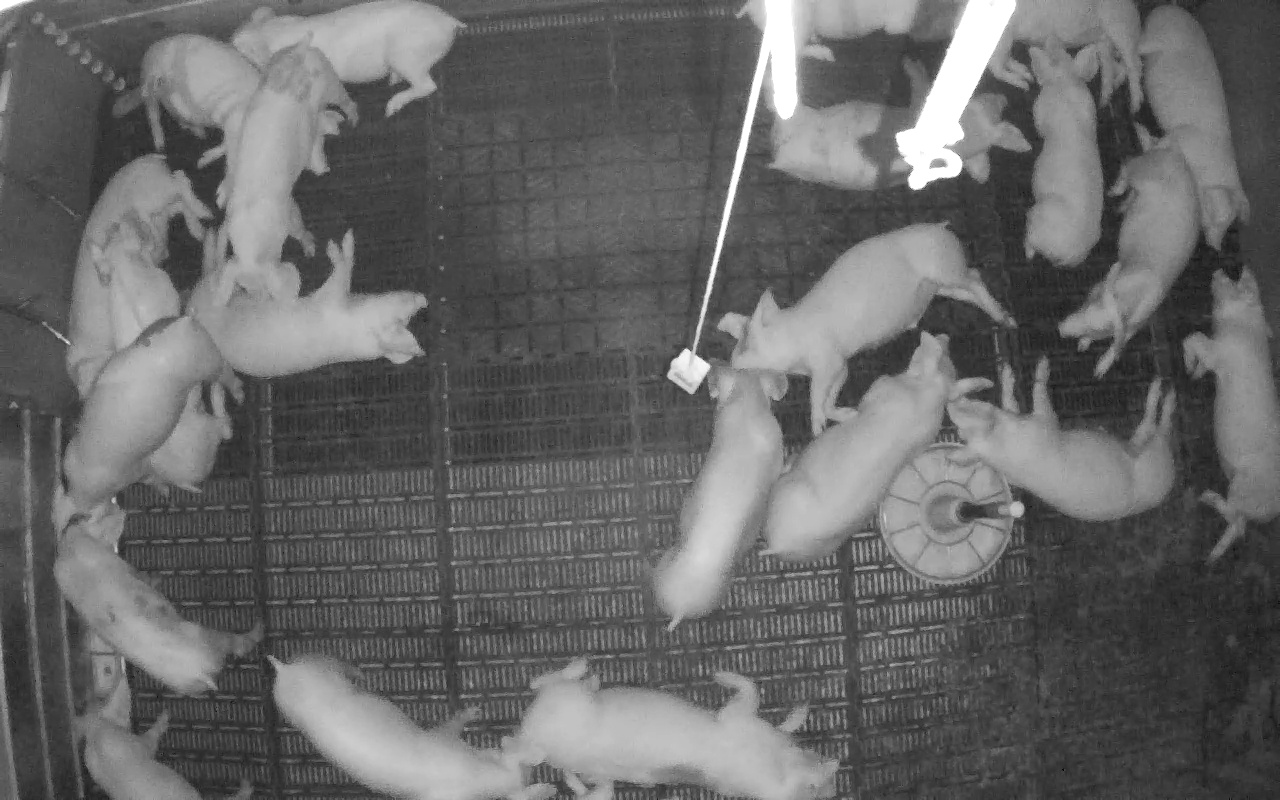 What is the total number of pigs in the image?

22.